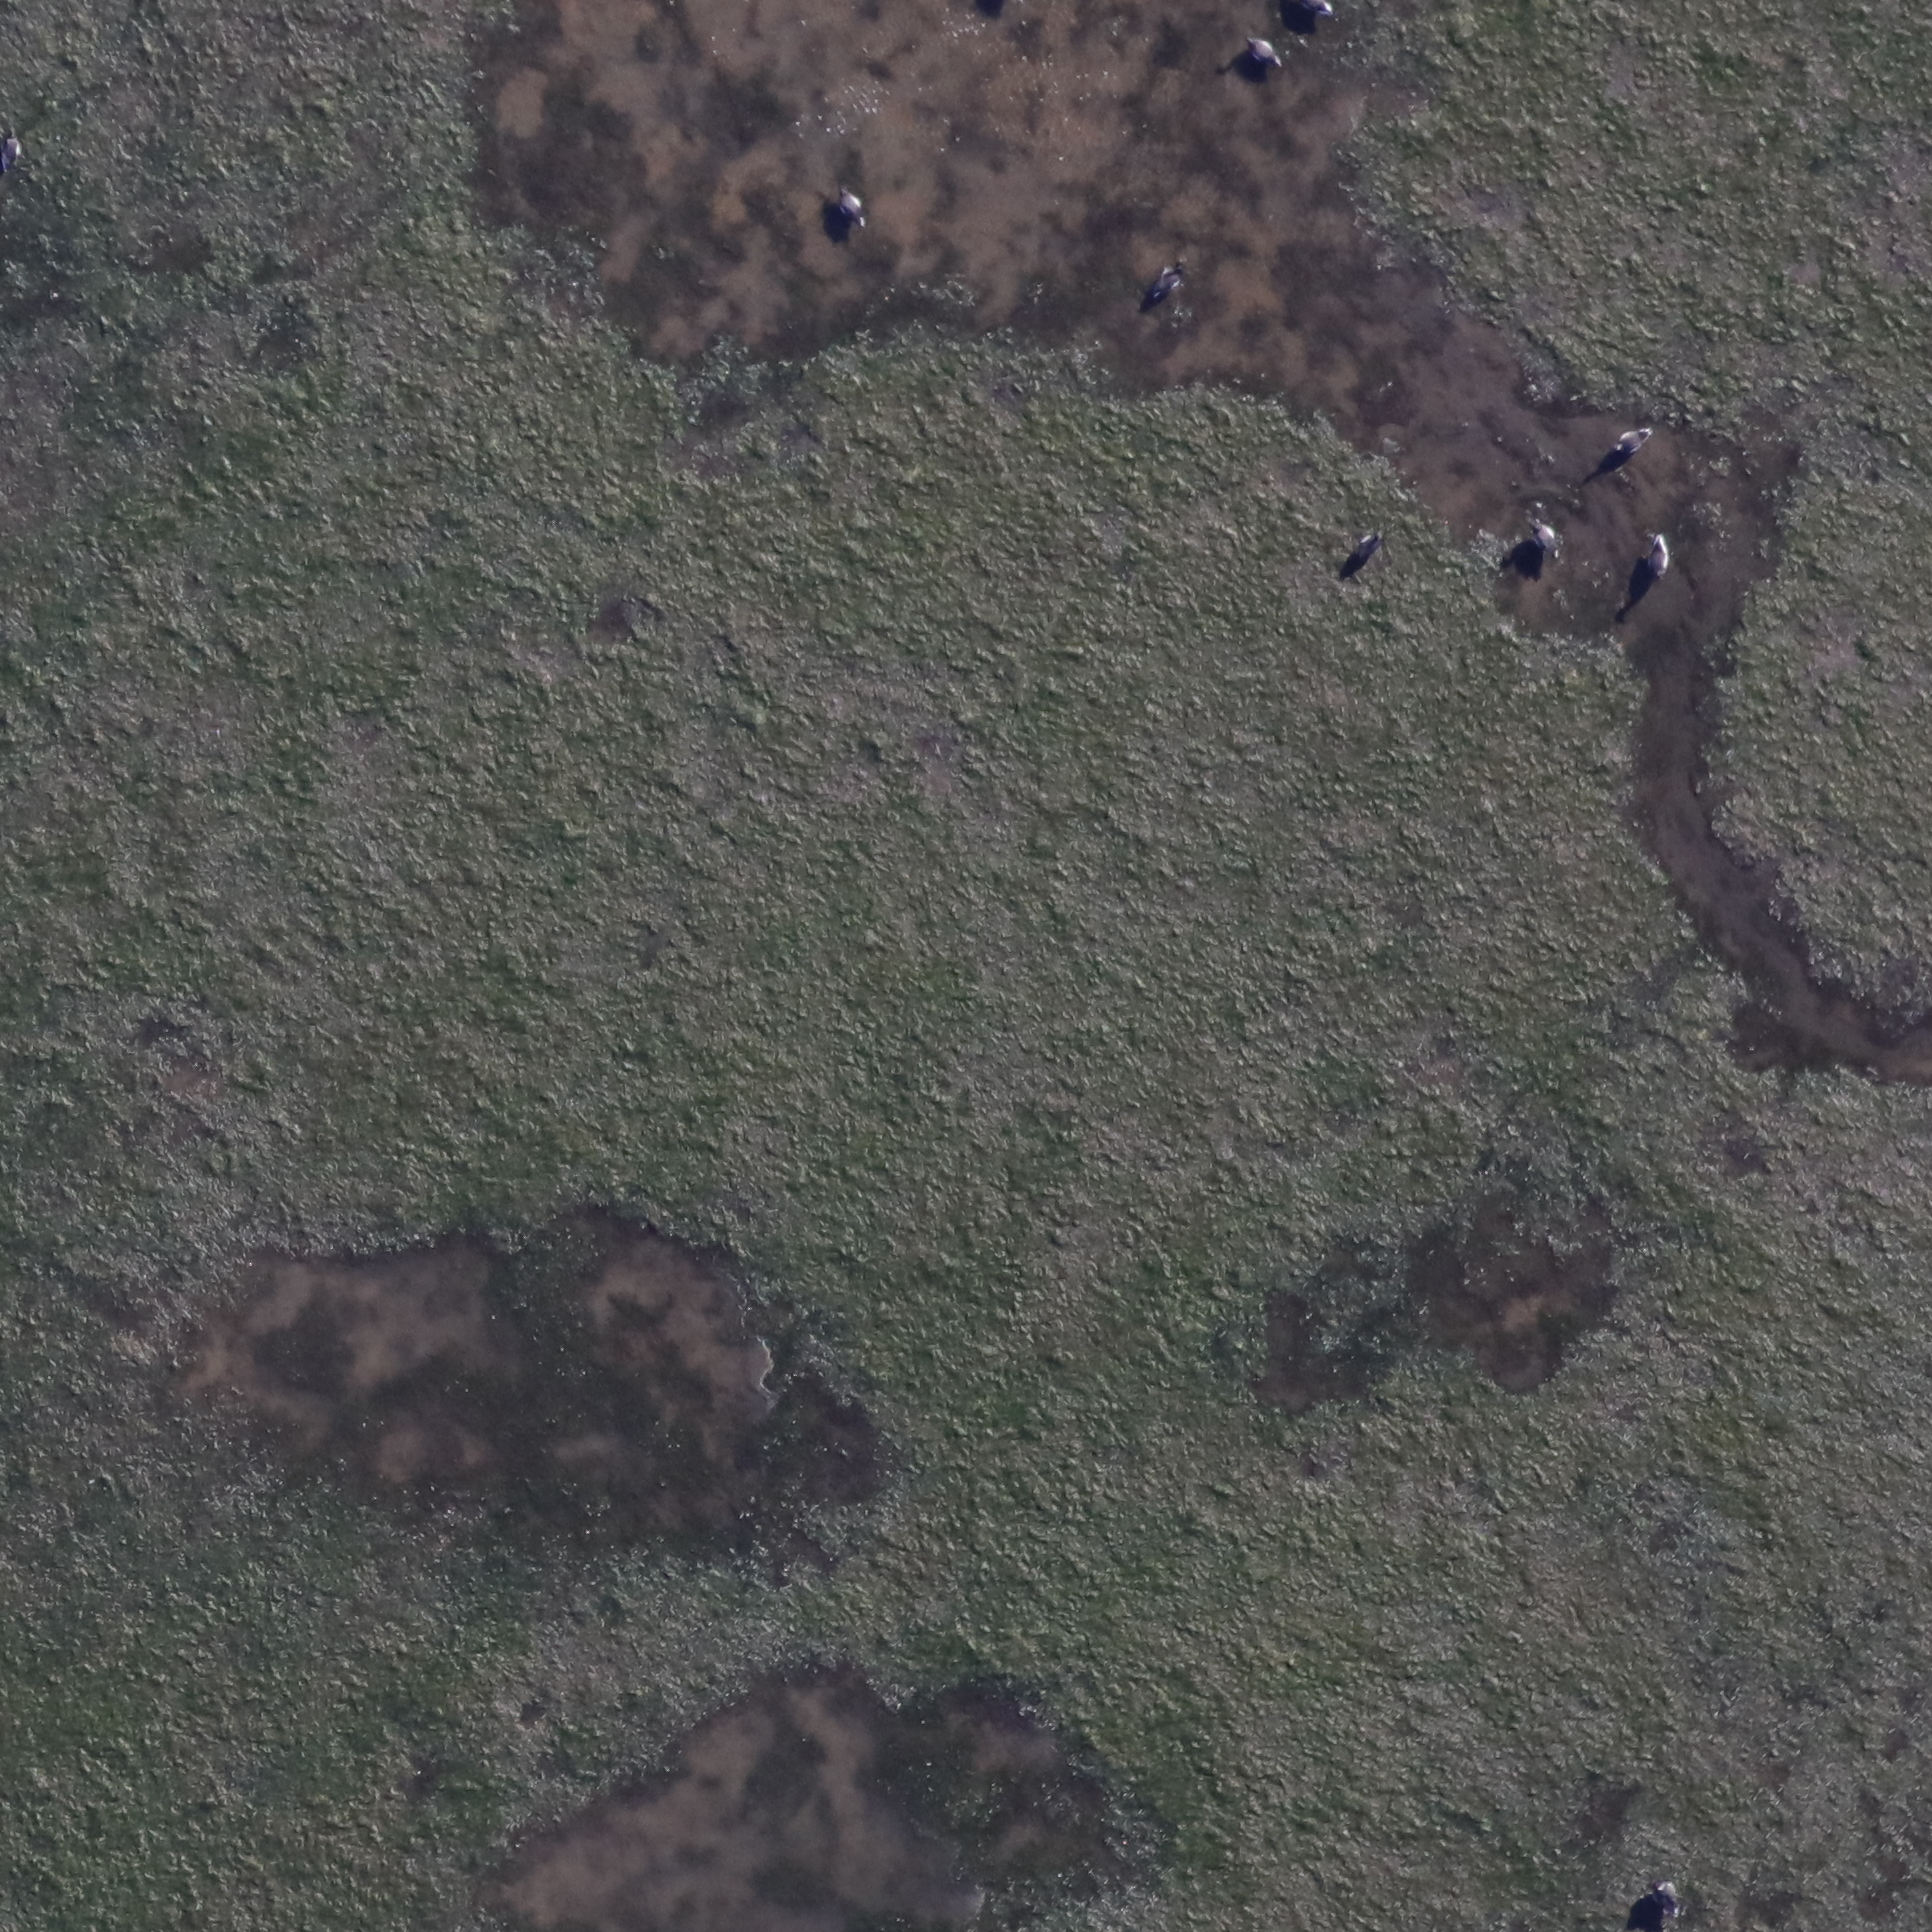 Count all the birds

9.